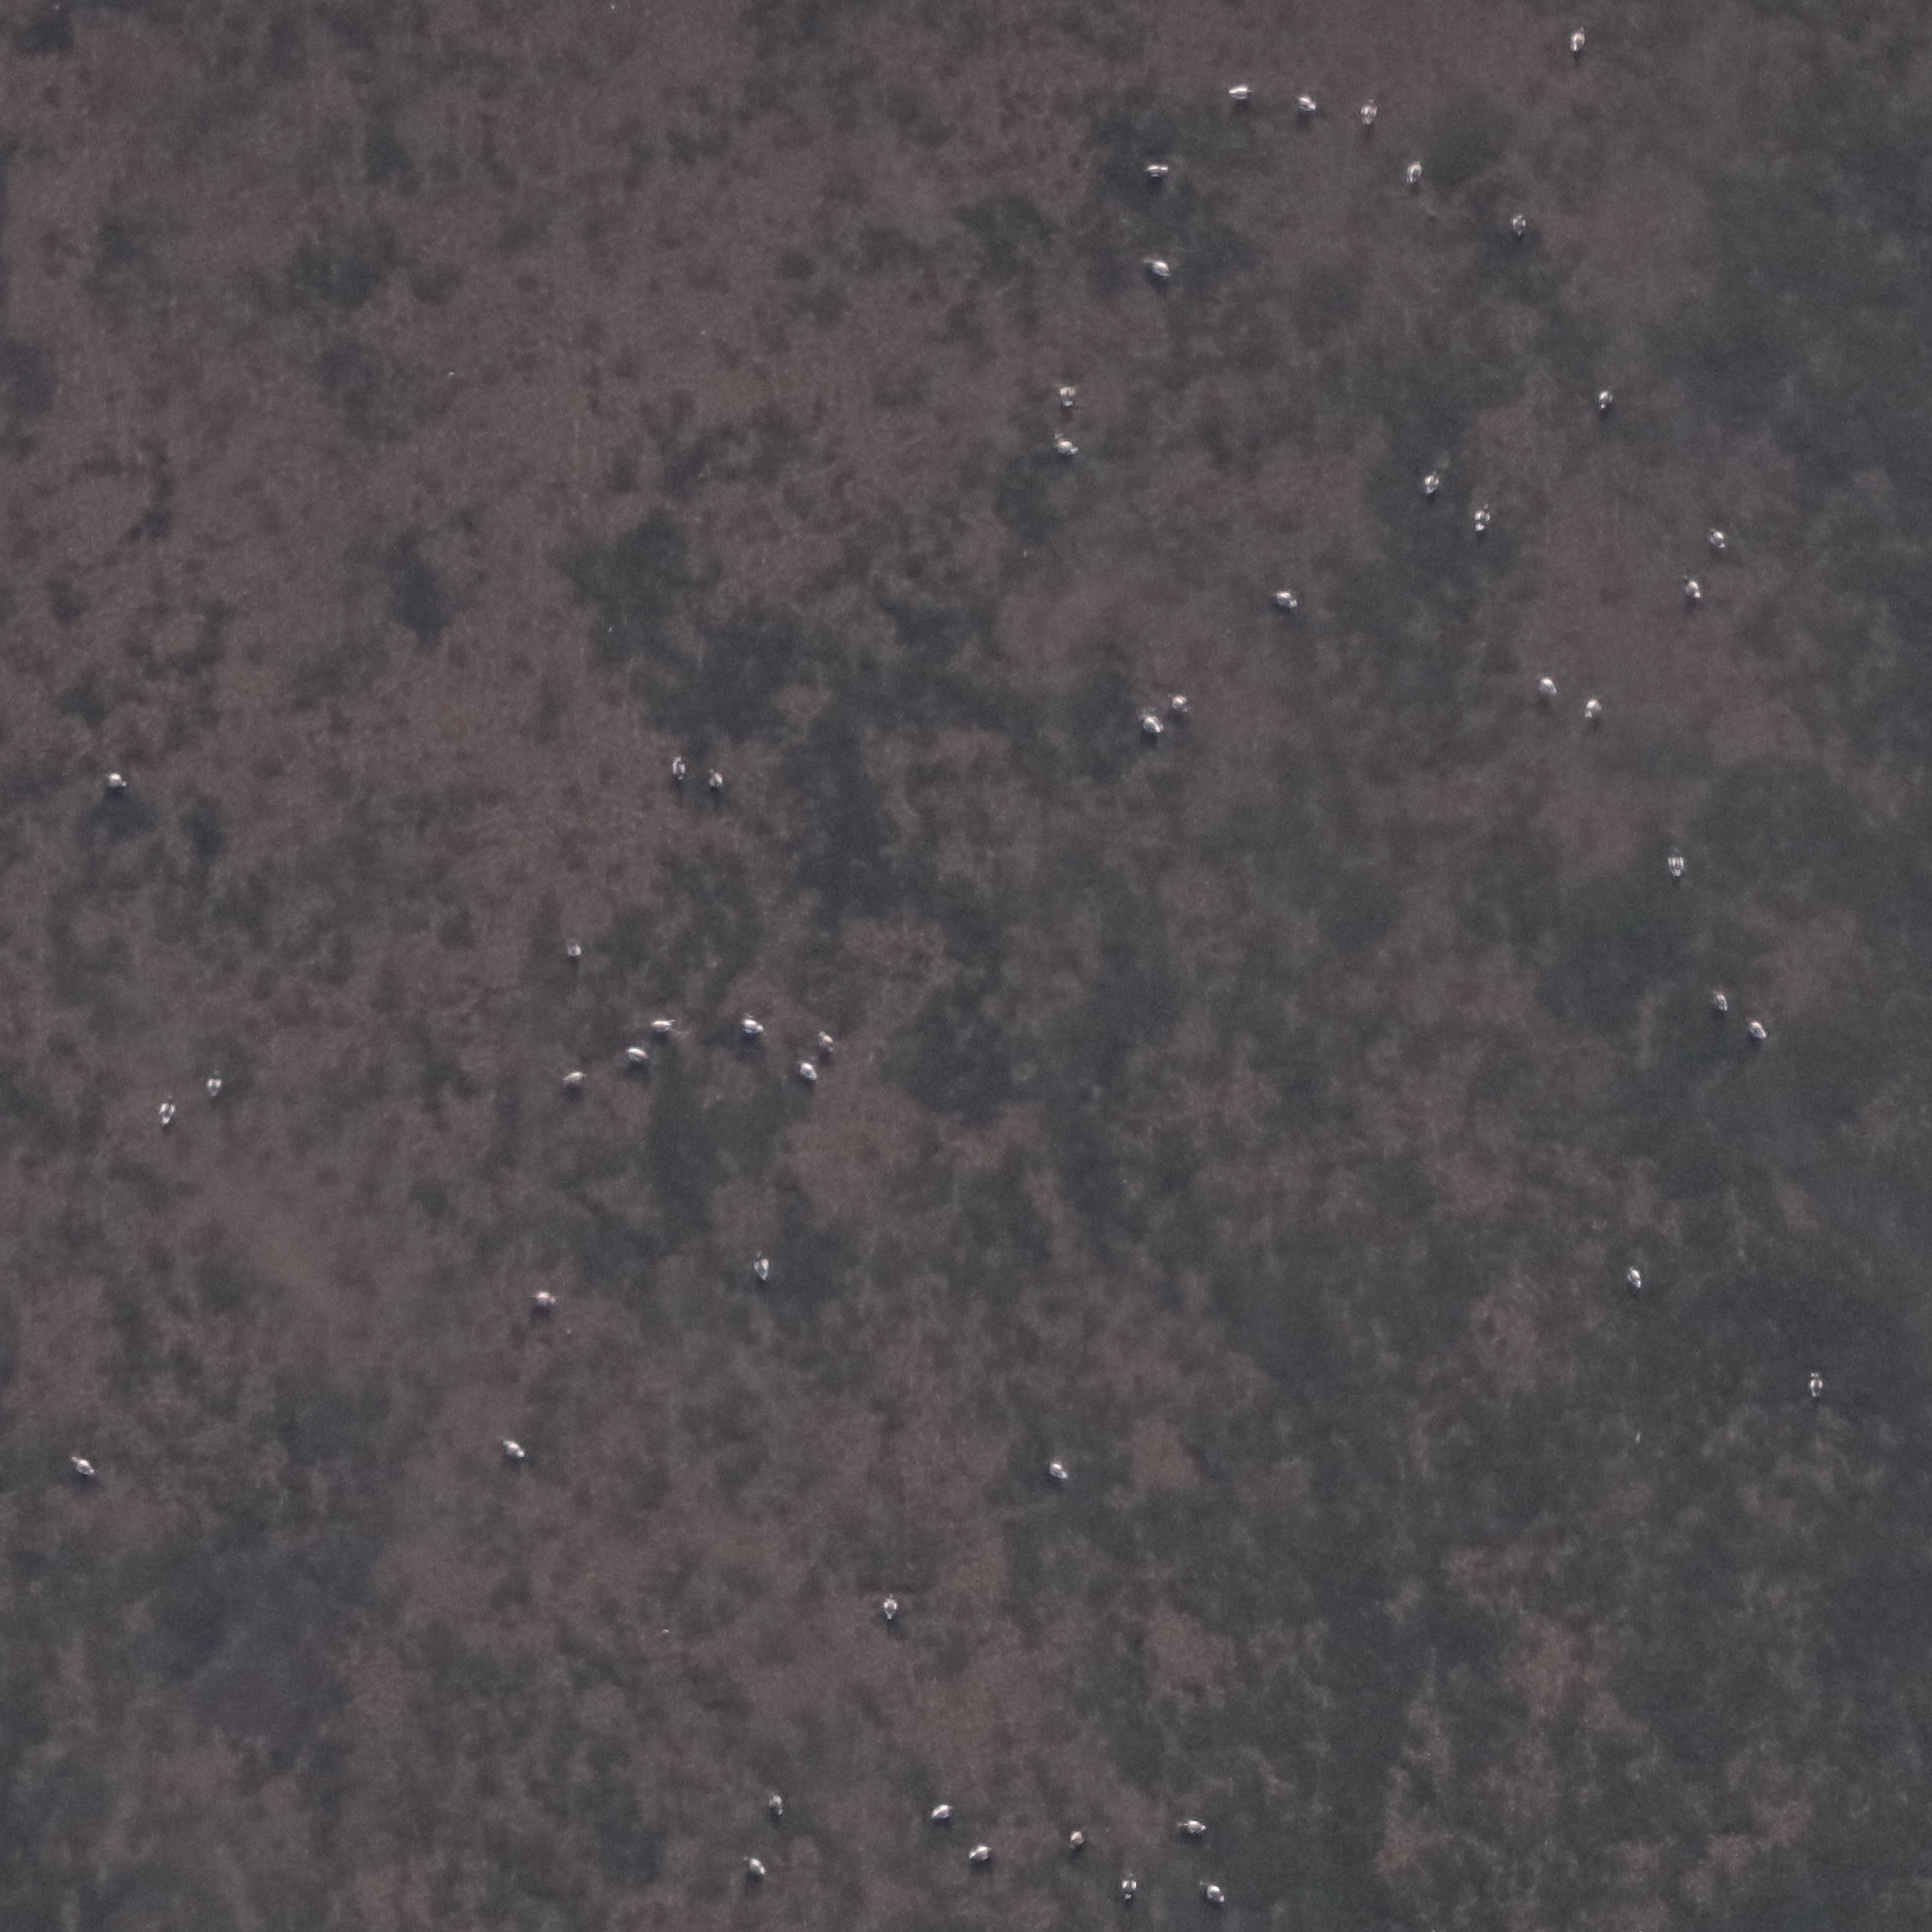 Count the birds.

51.